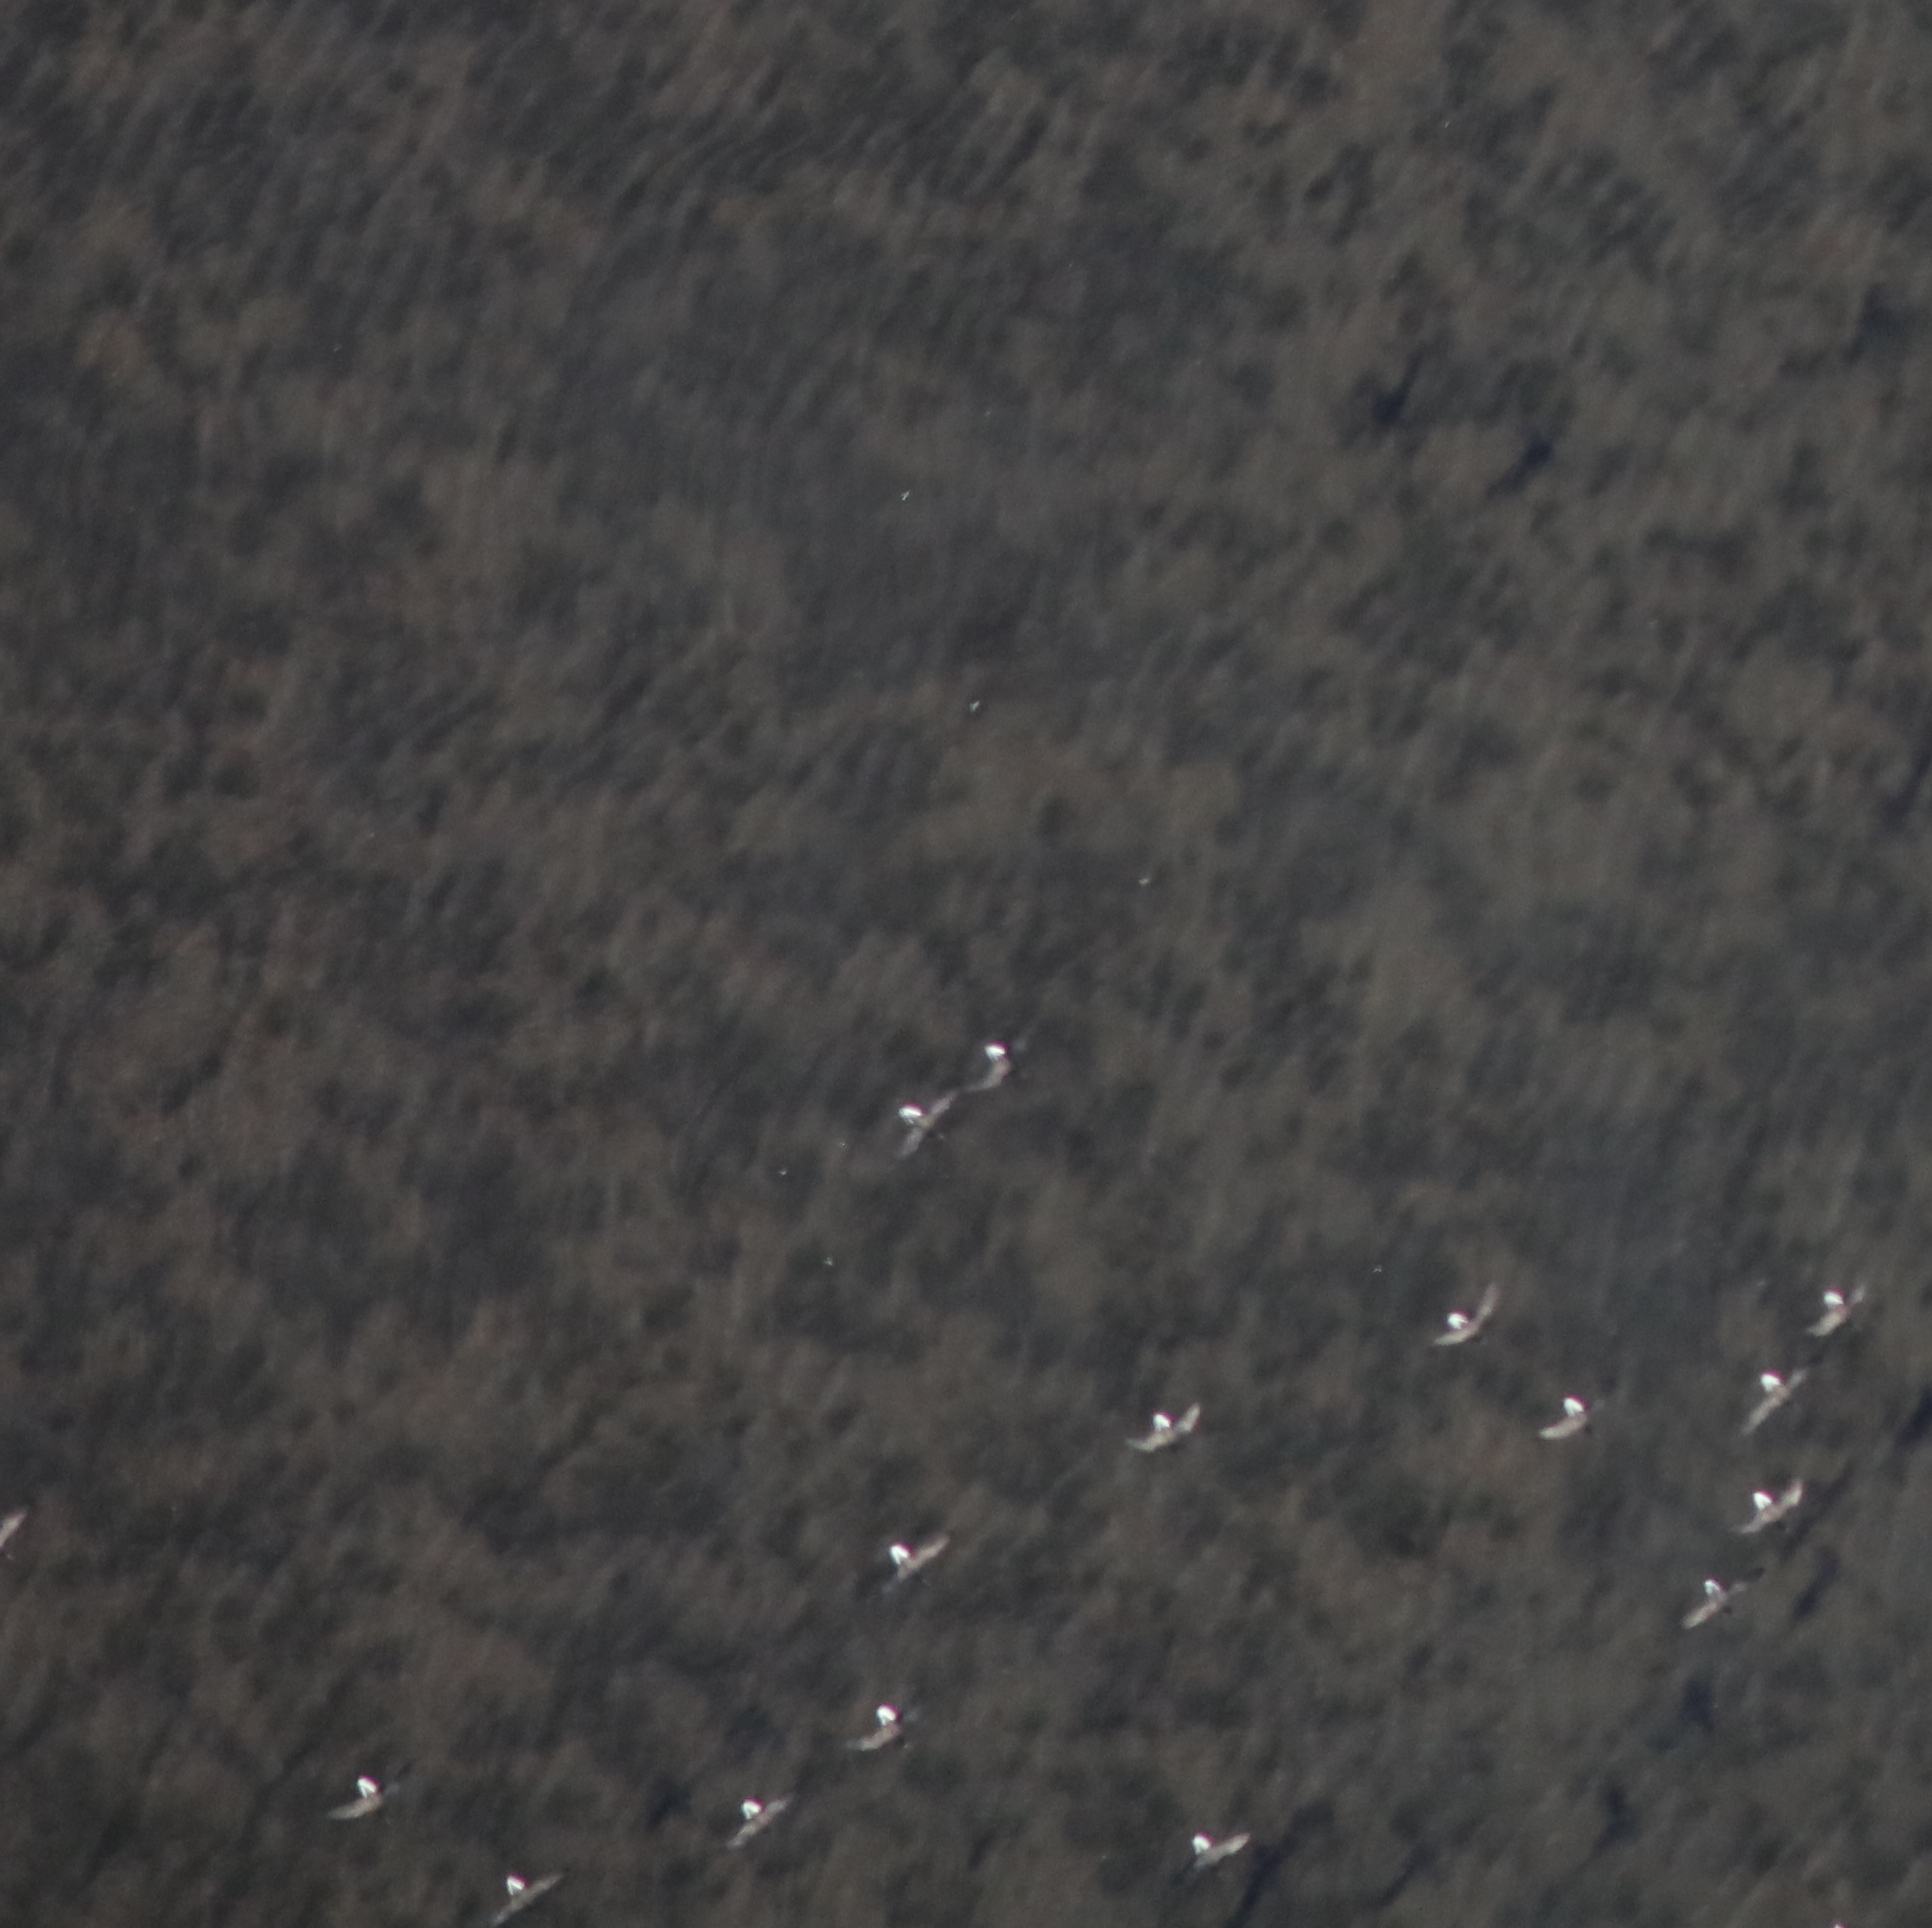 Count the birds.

15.